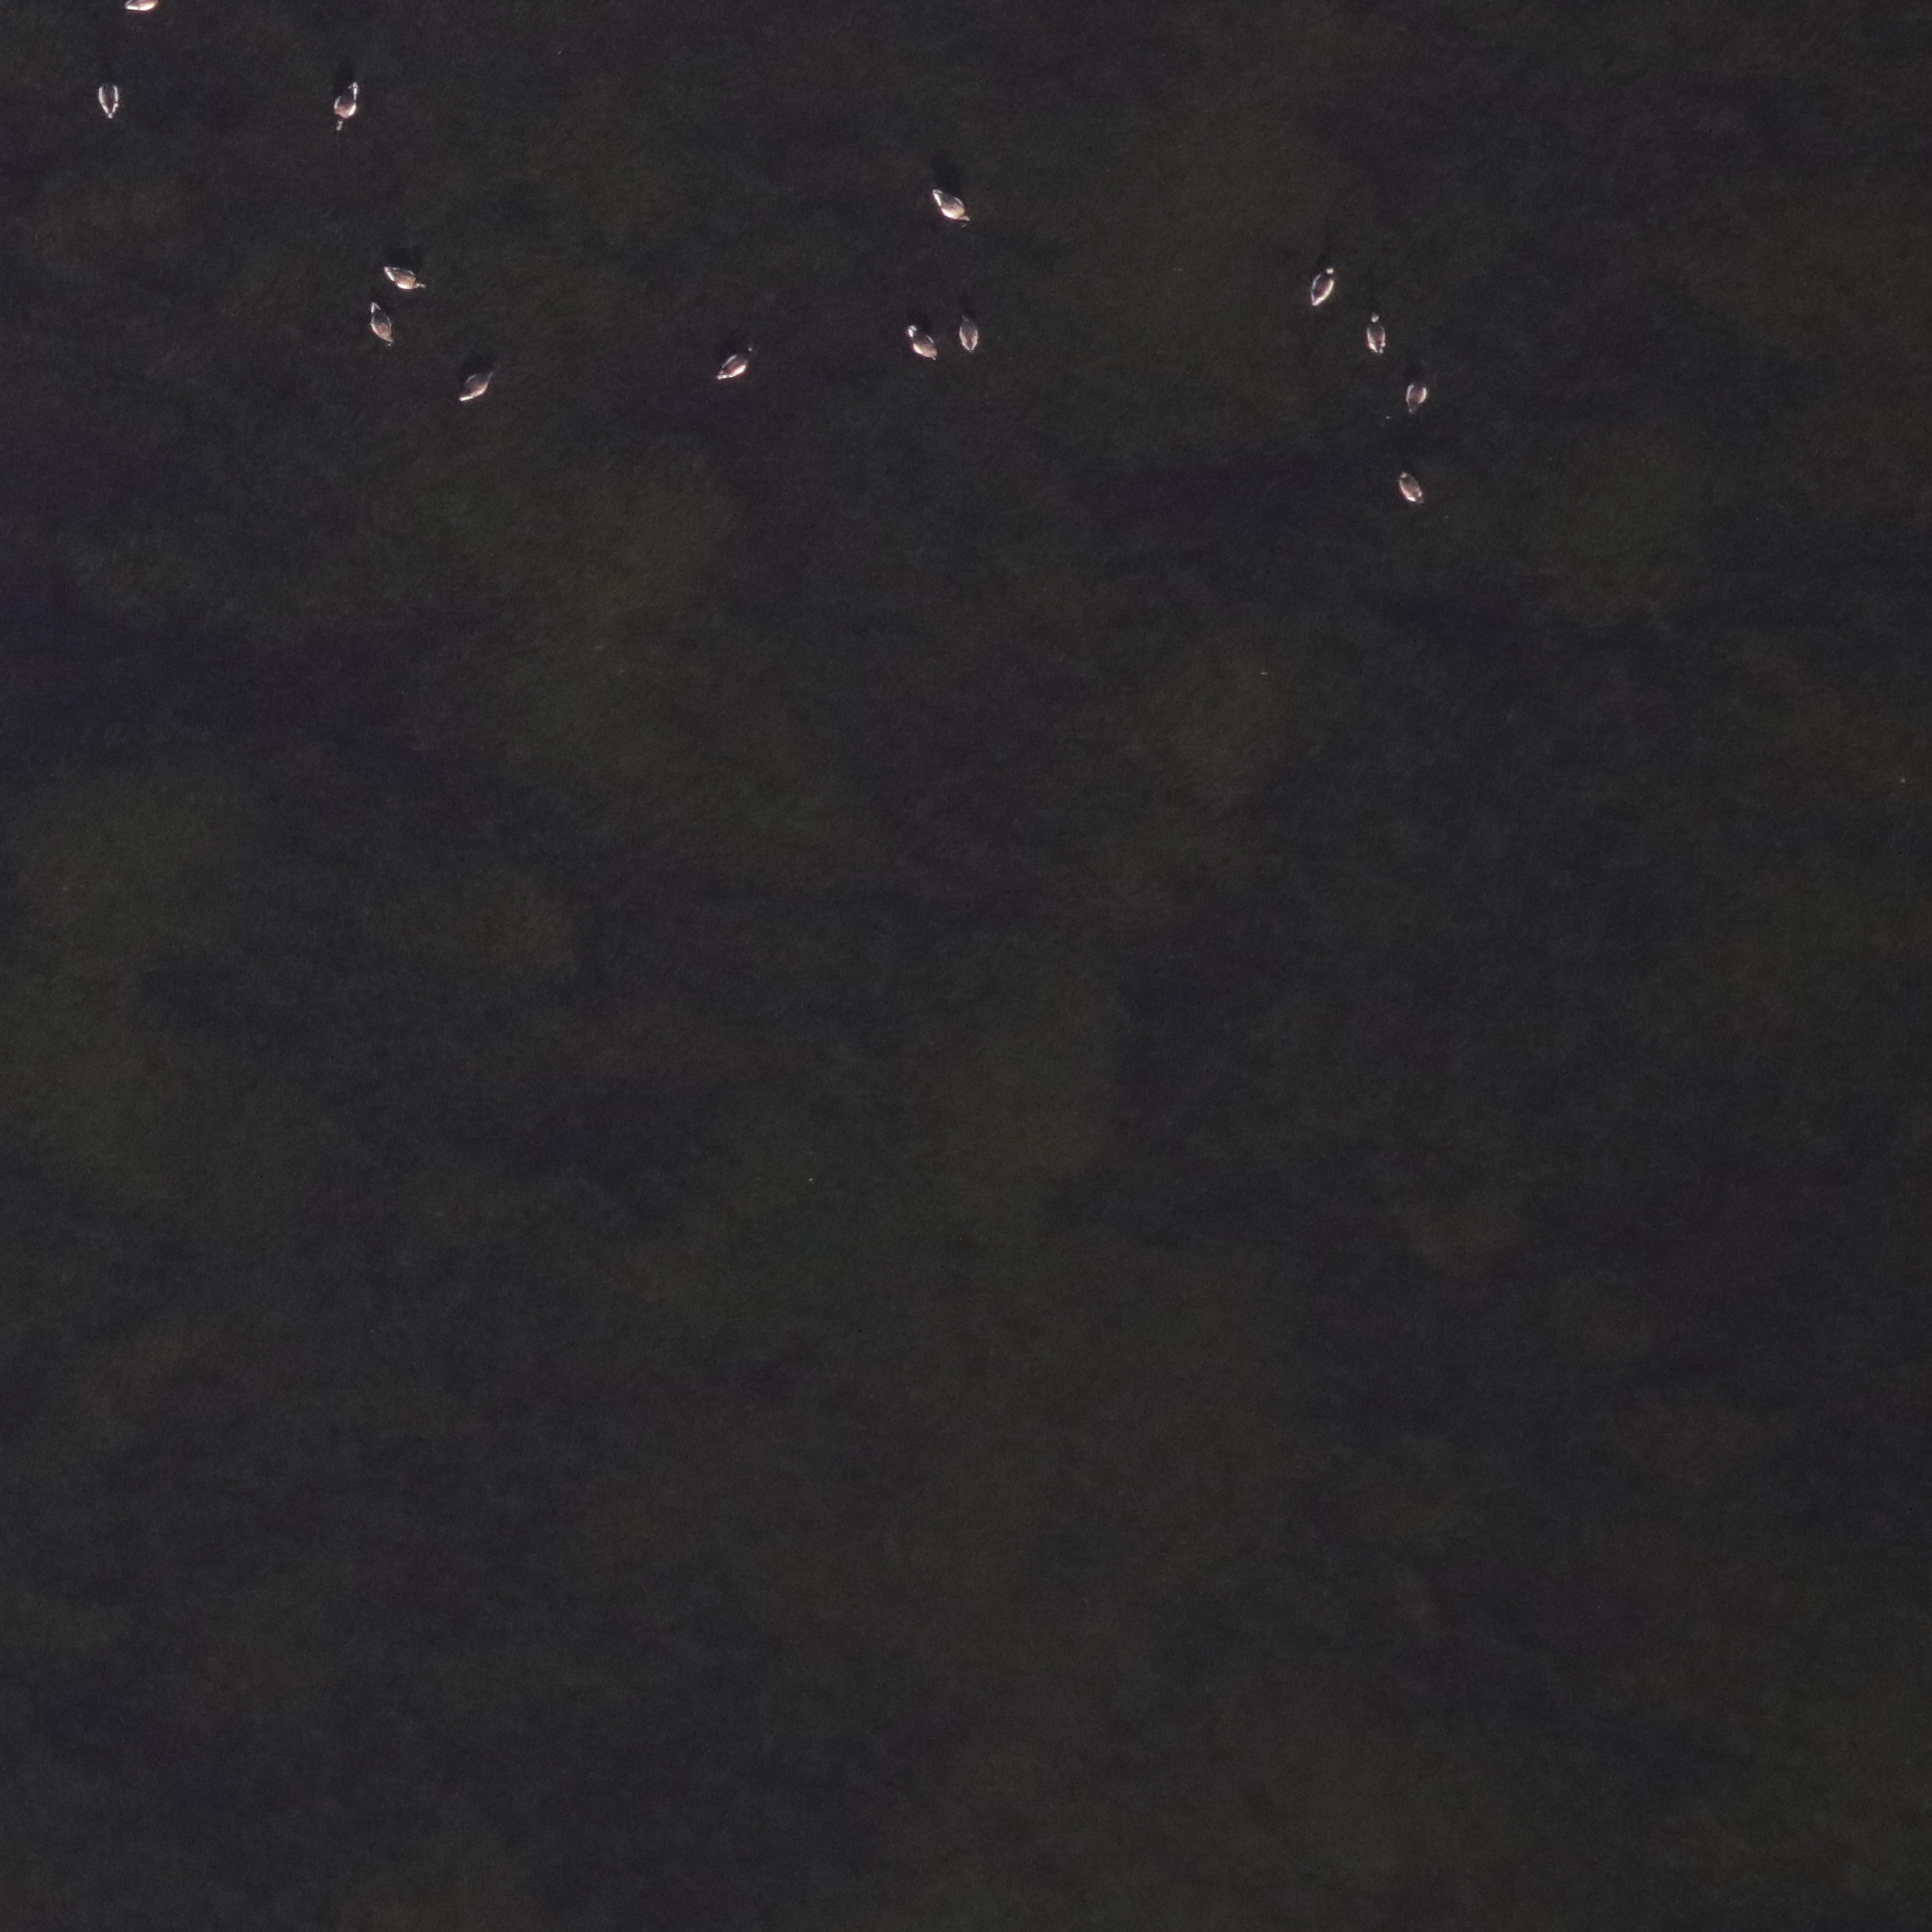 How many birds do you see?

14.